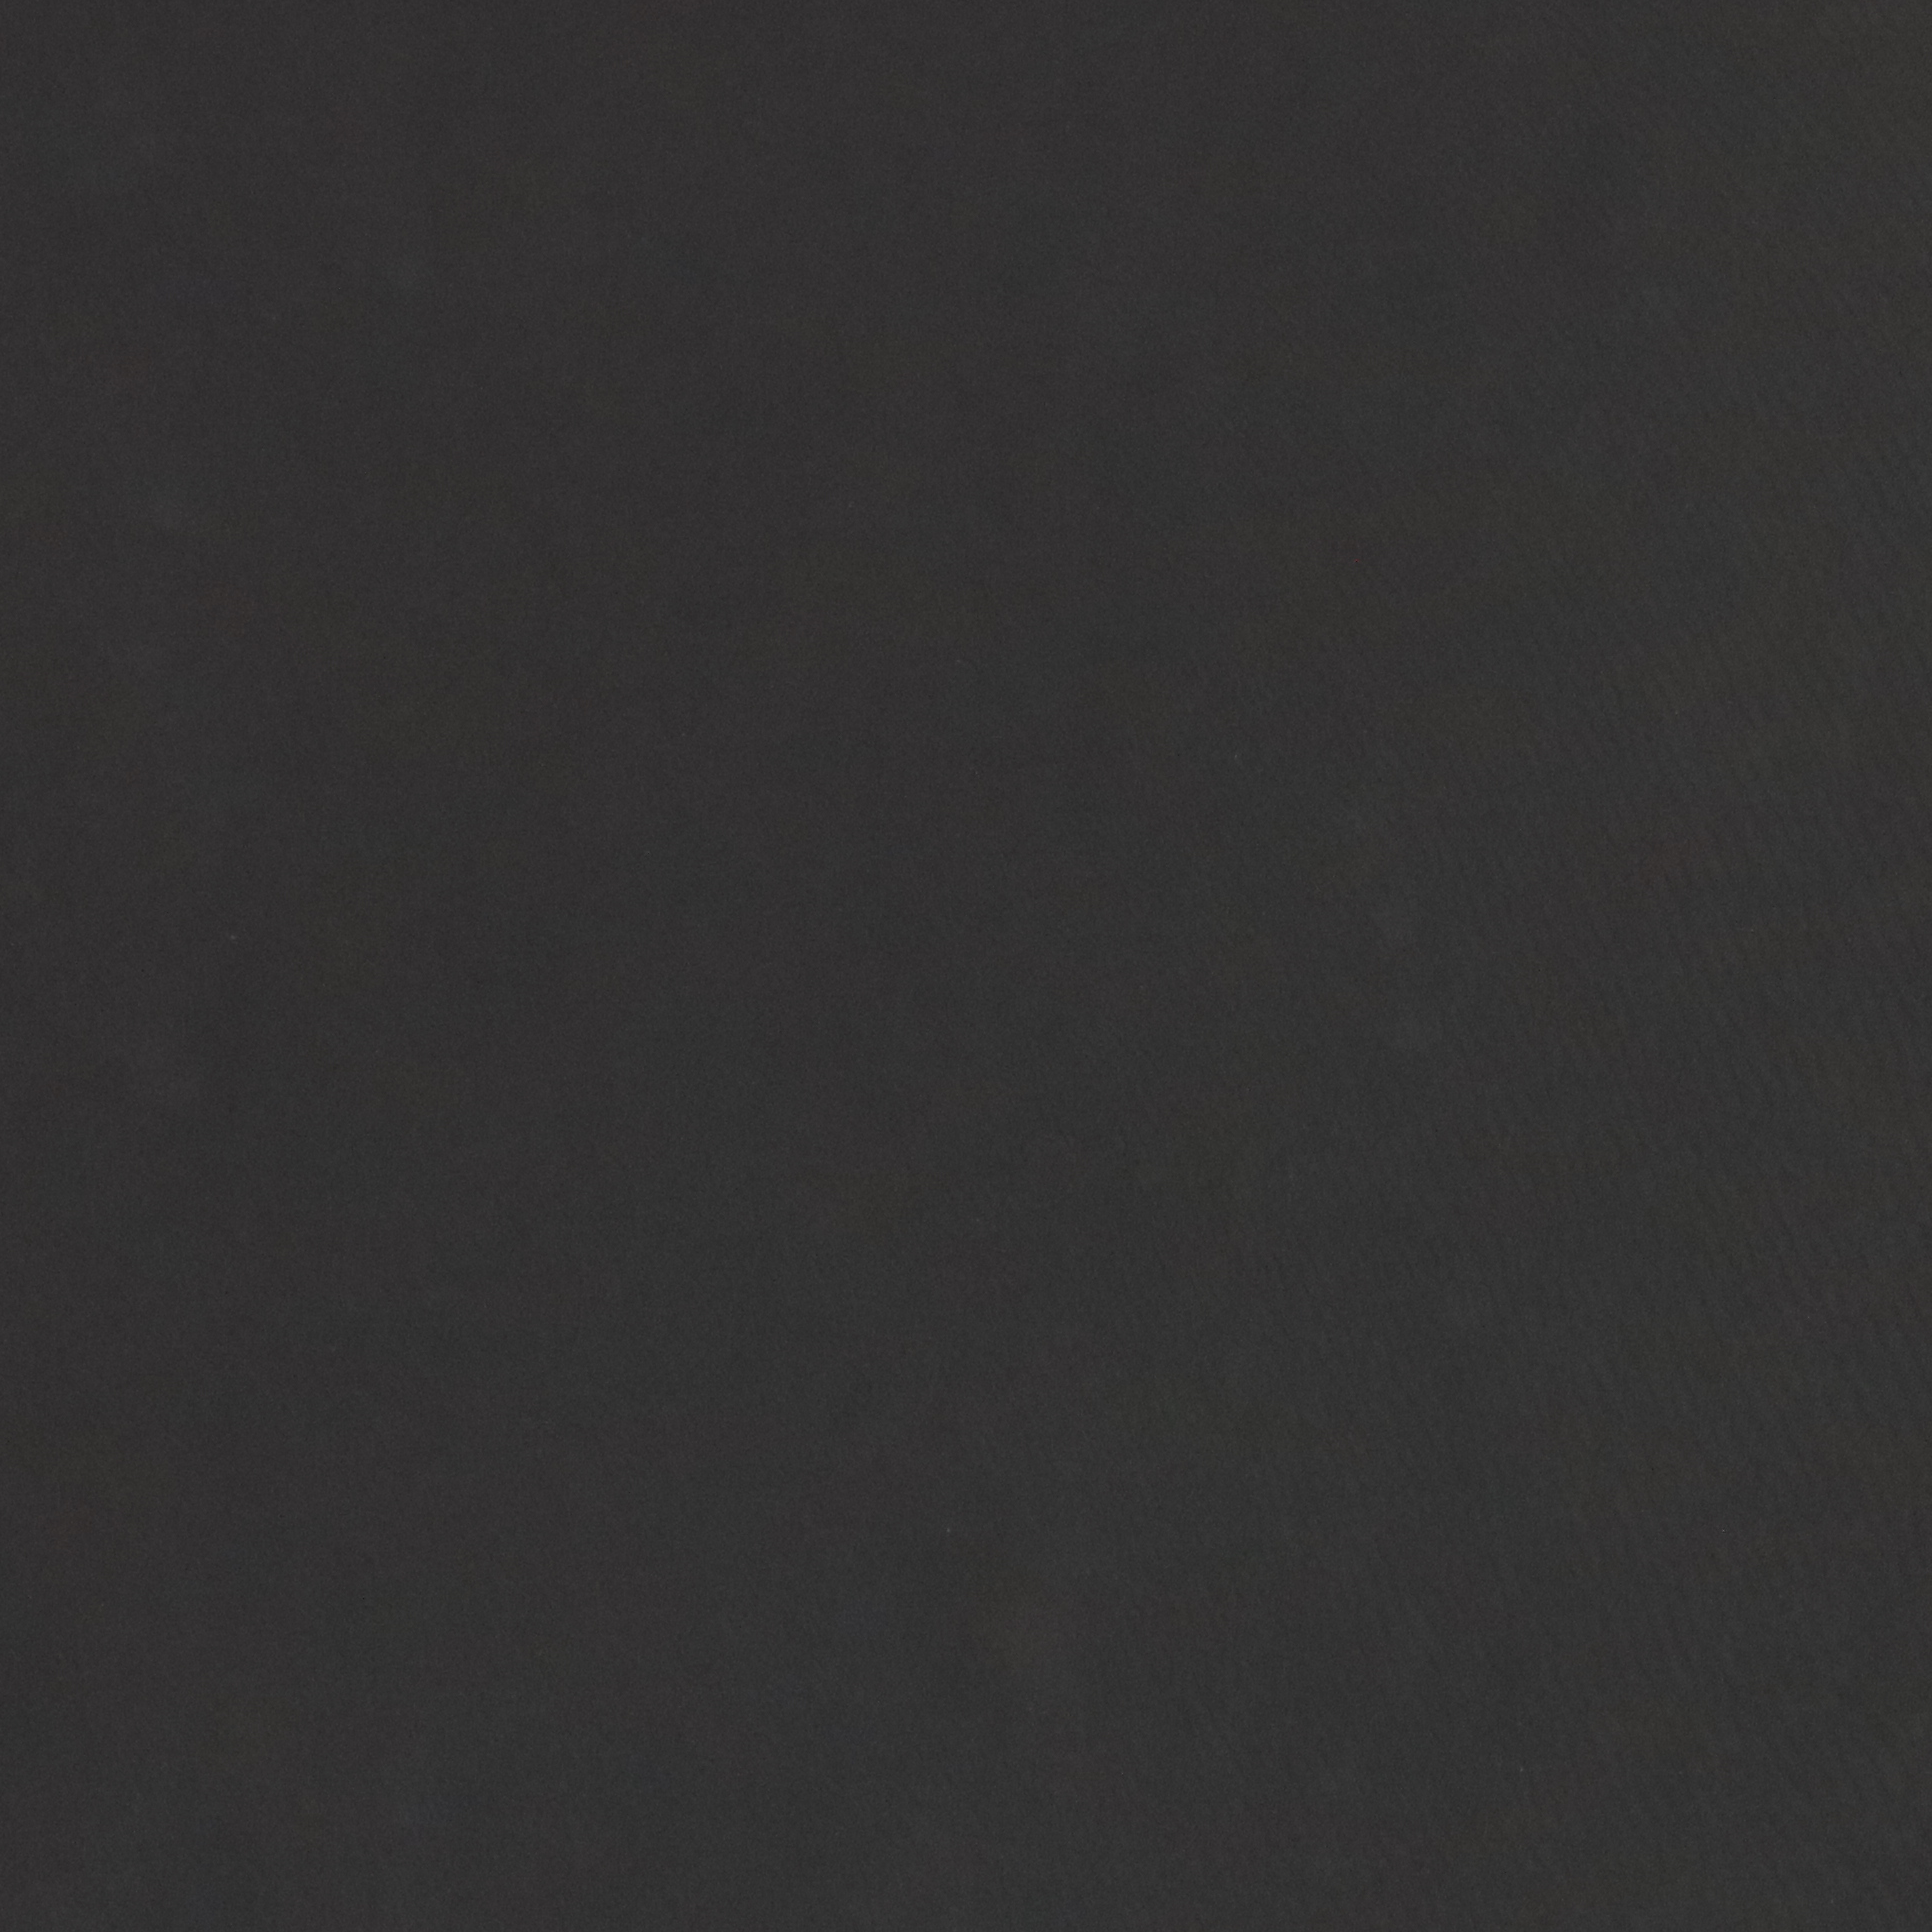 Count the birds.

0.